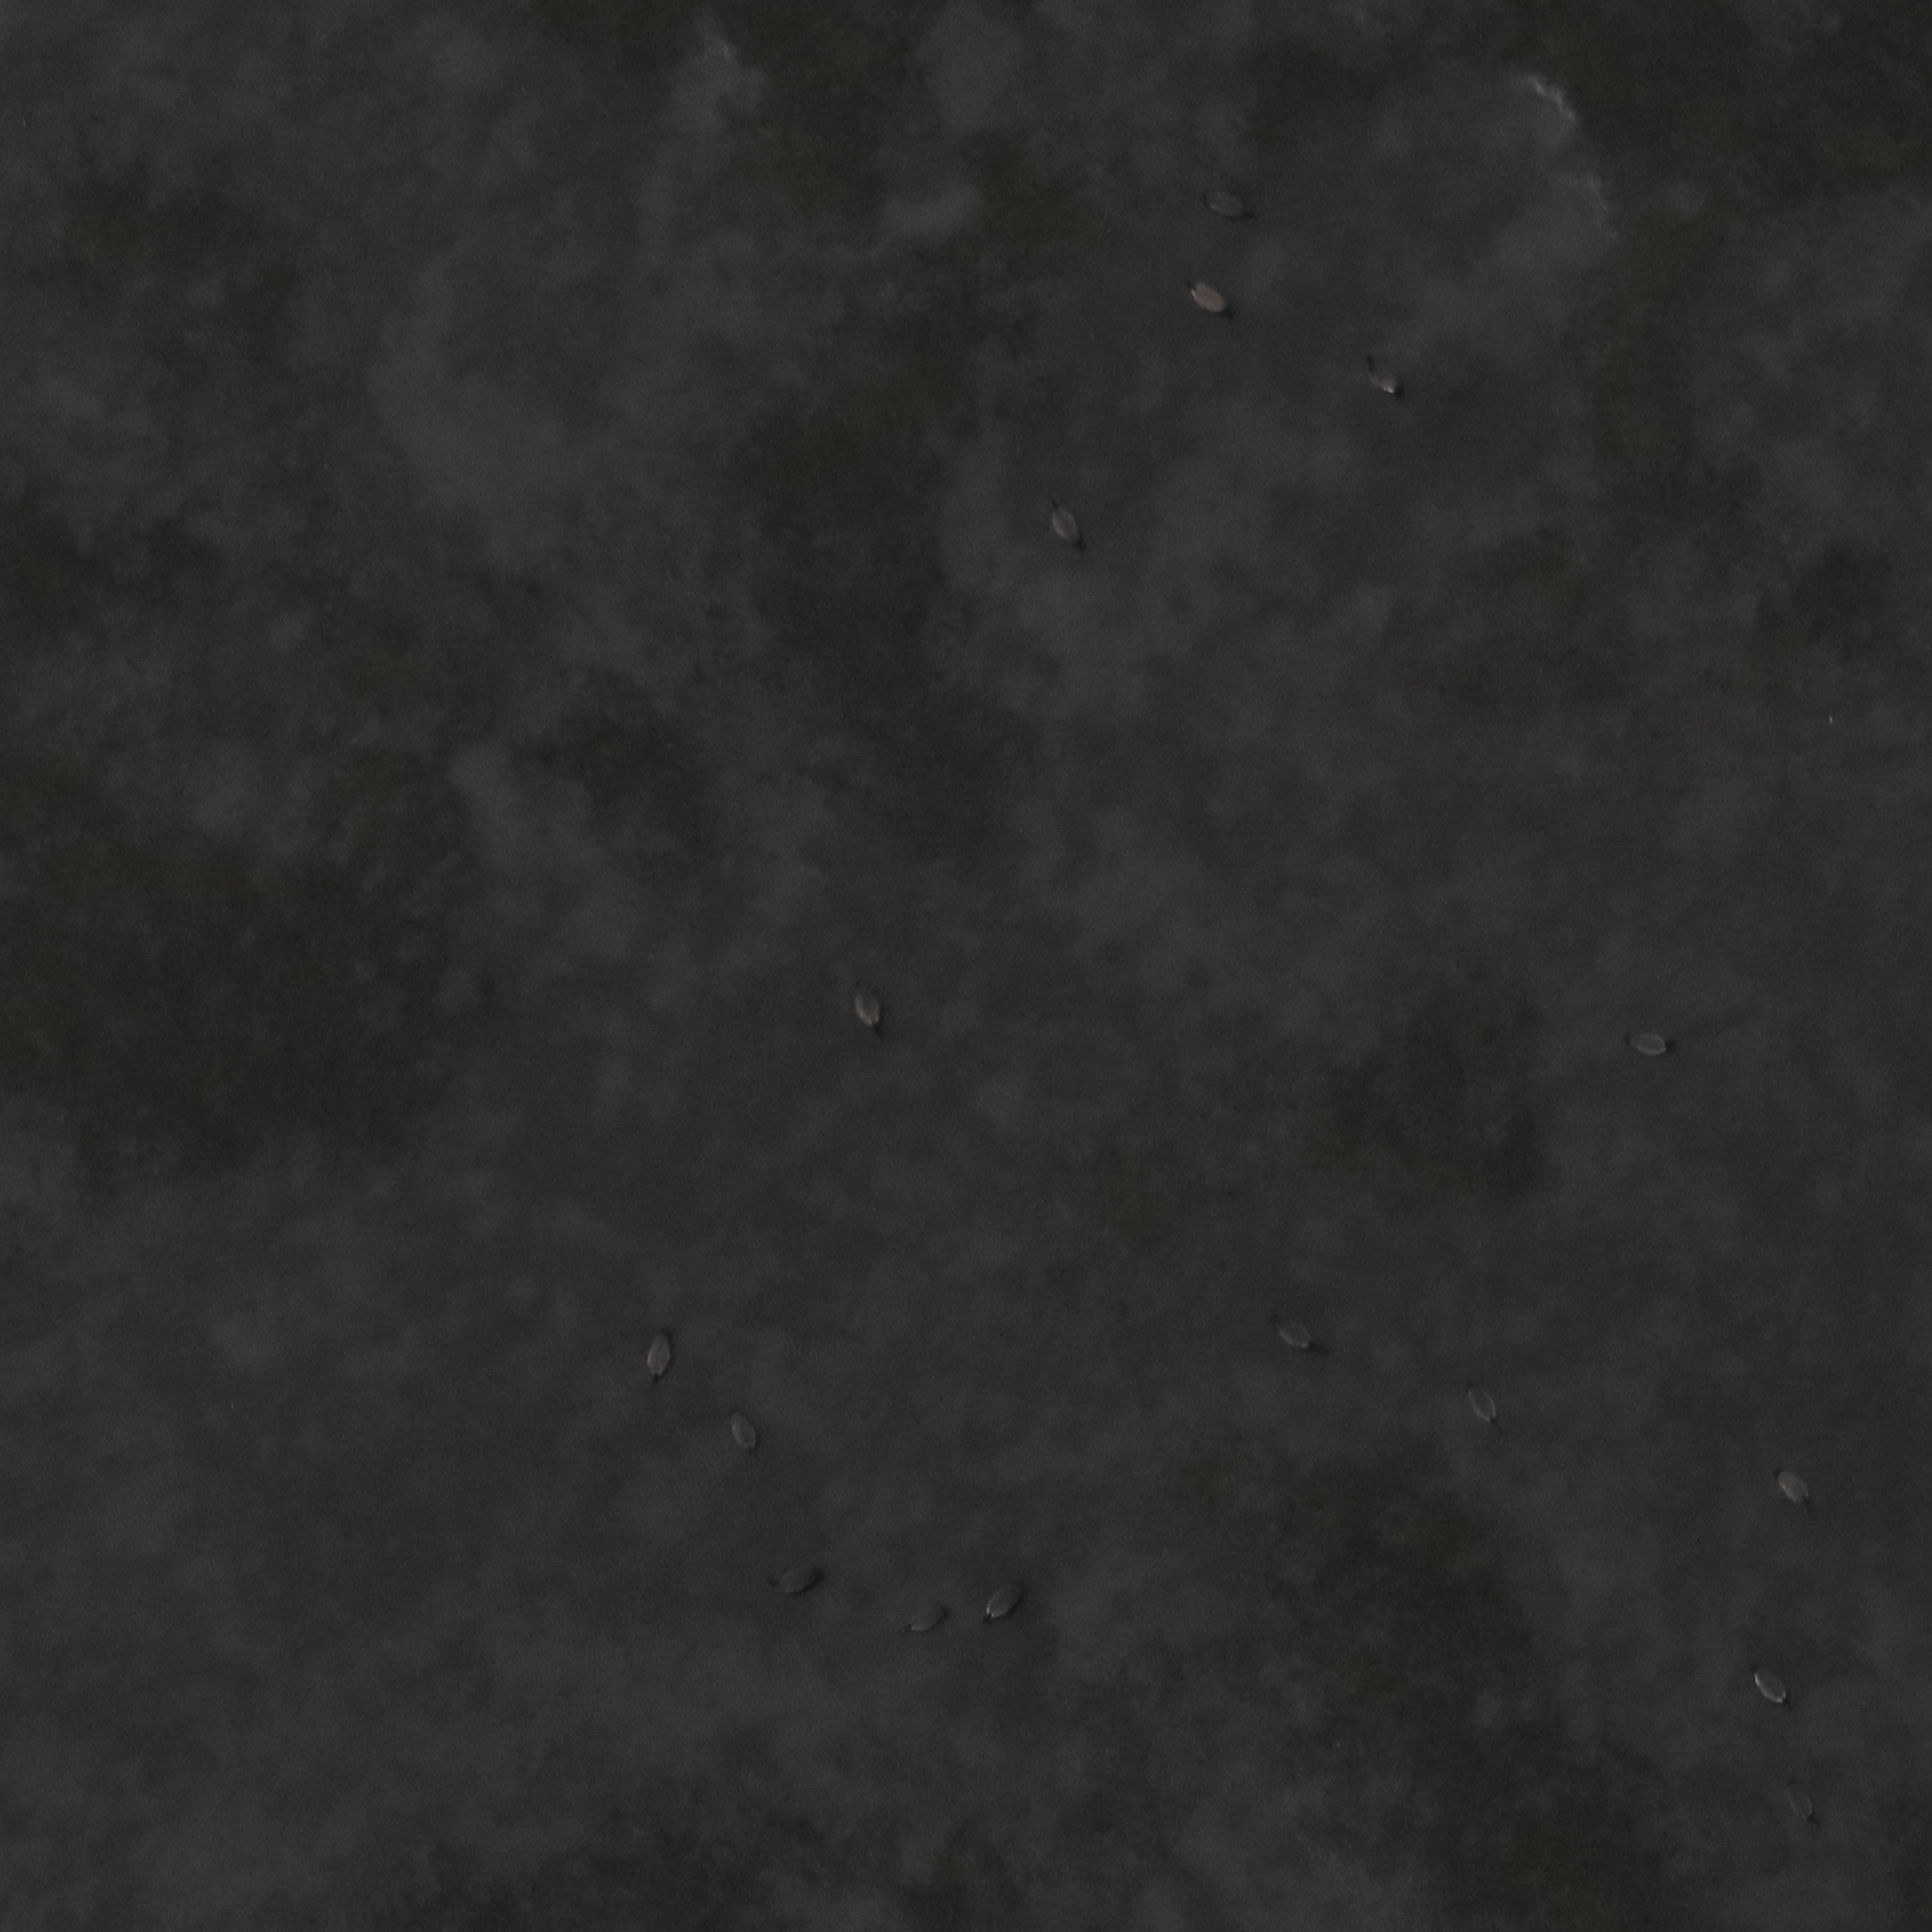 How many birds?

16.